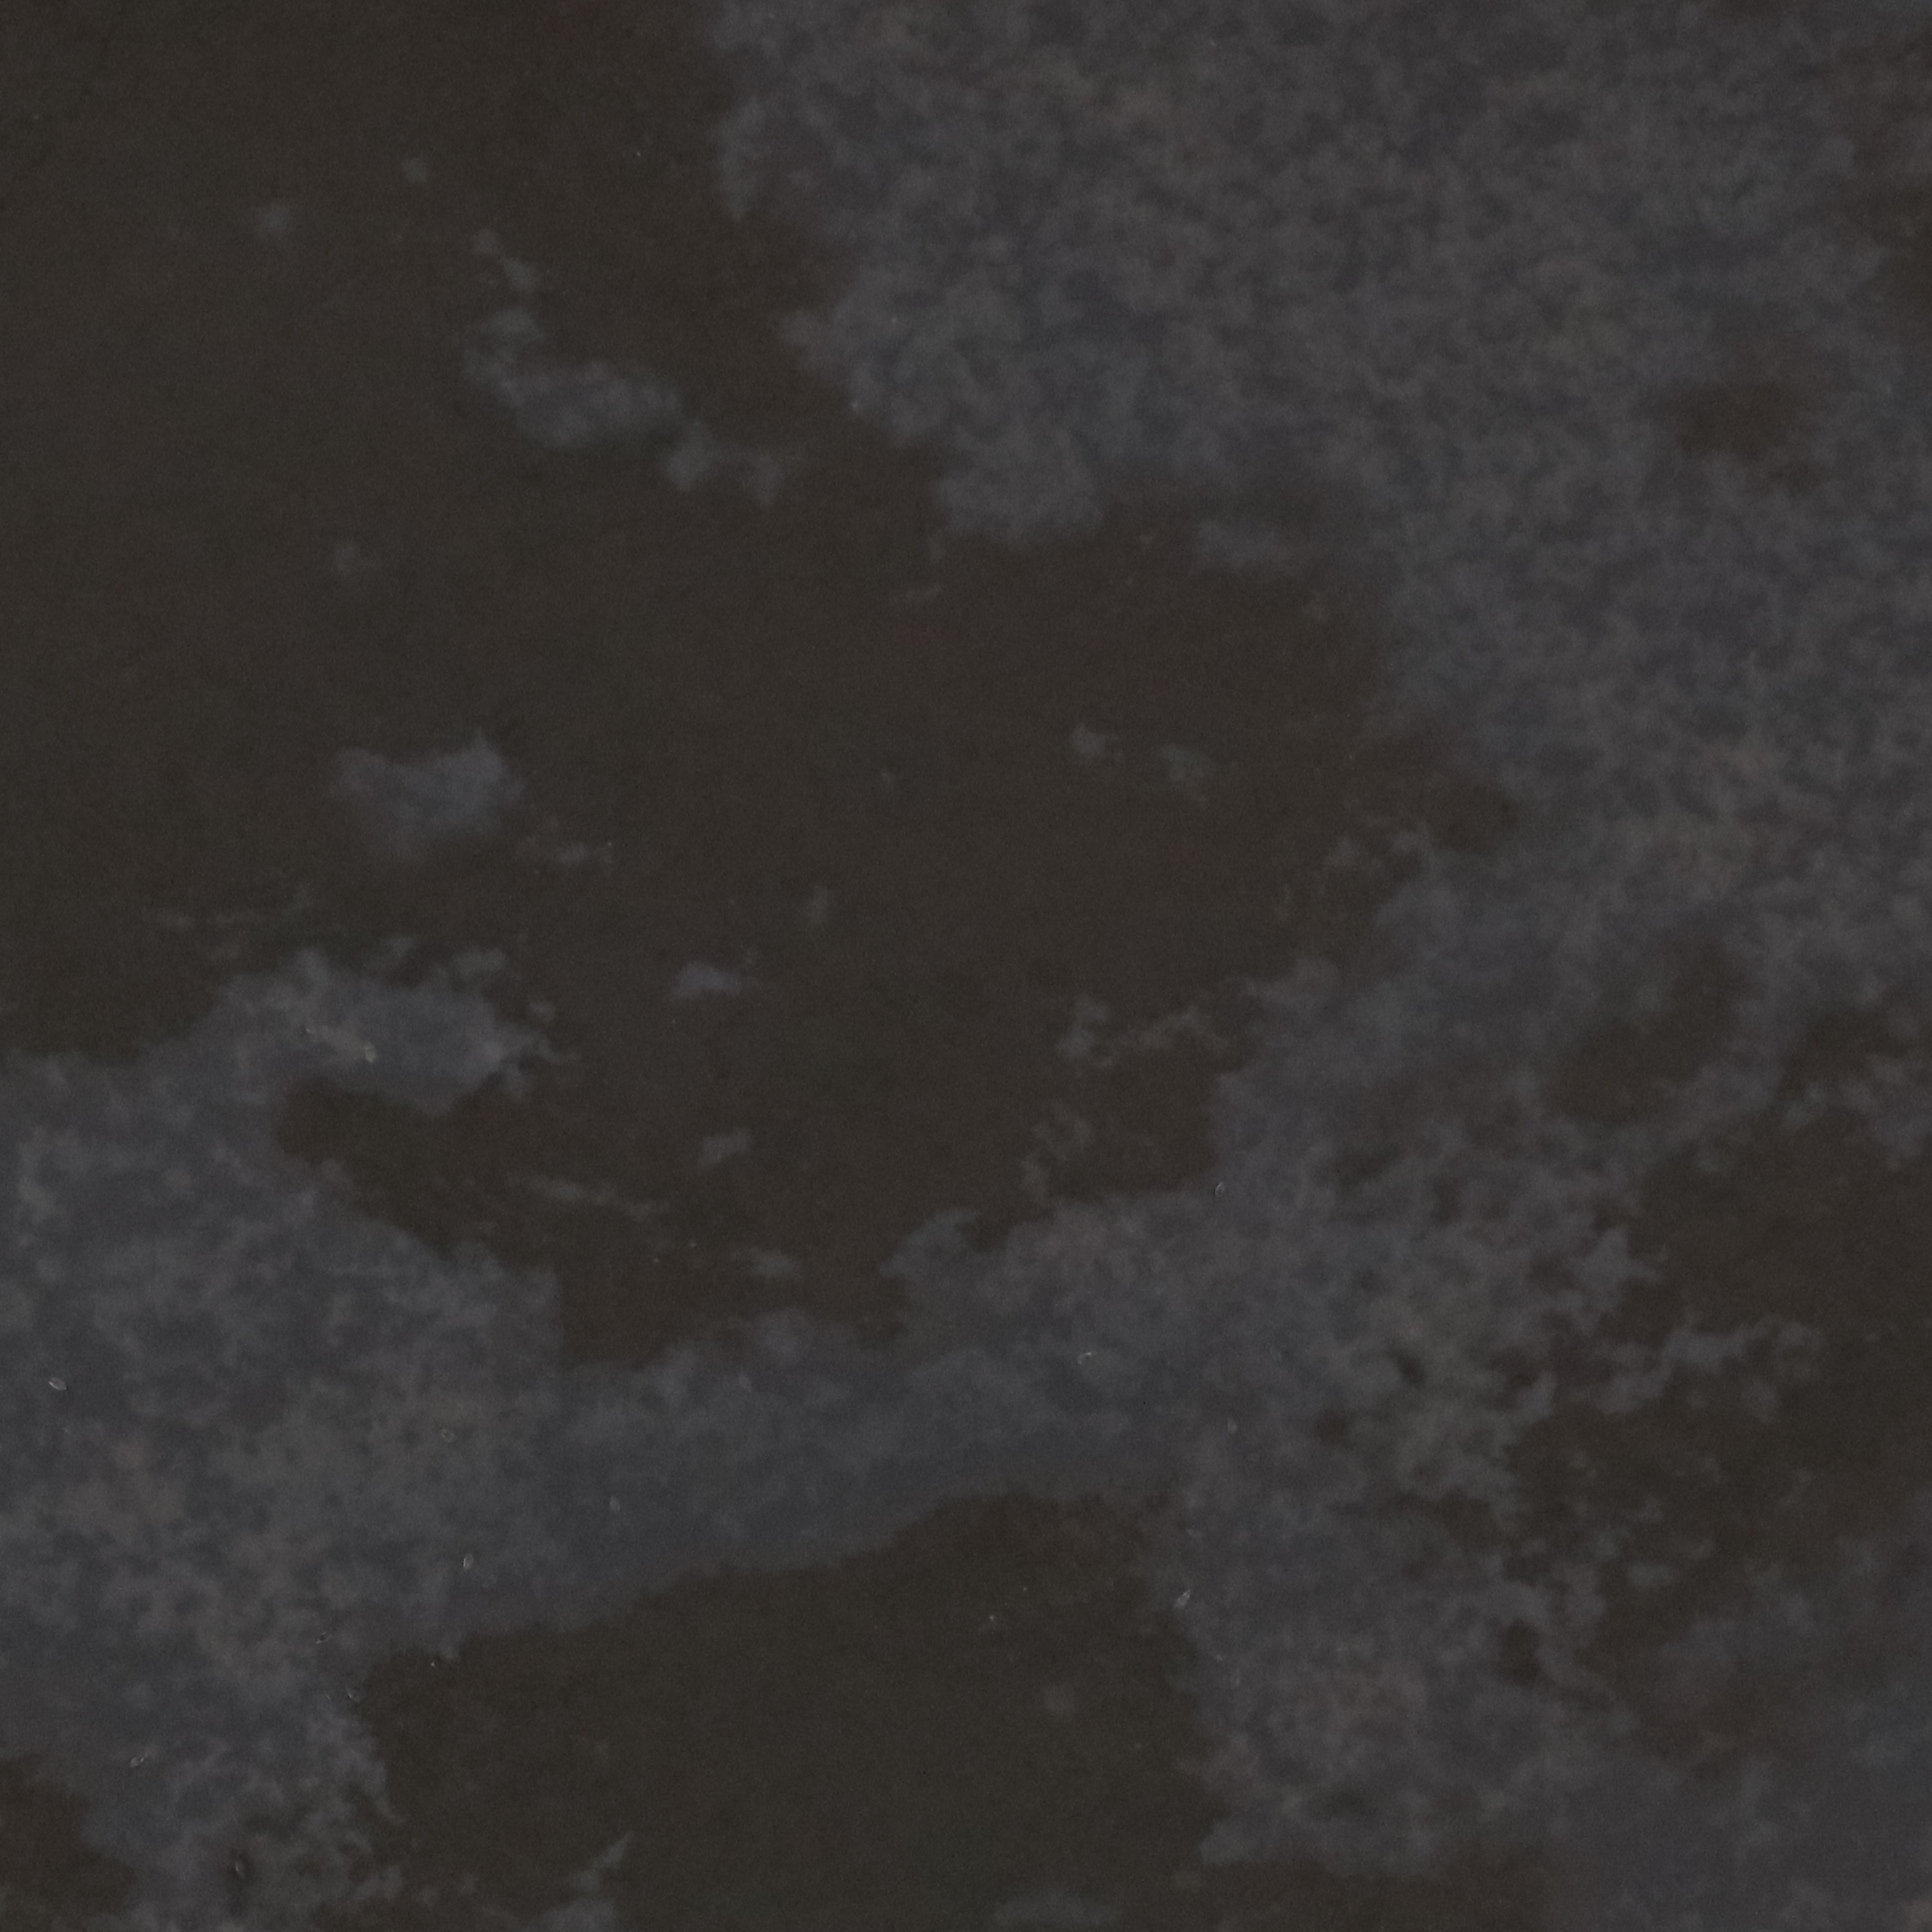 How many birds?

11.